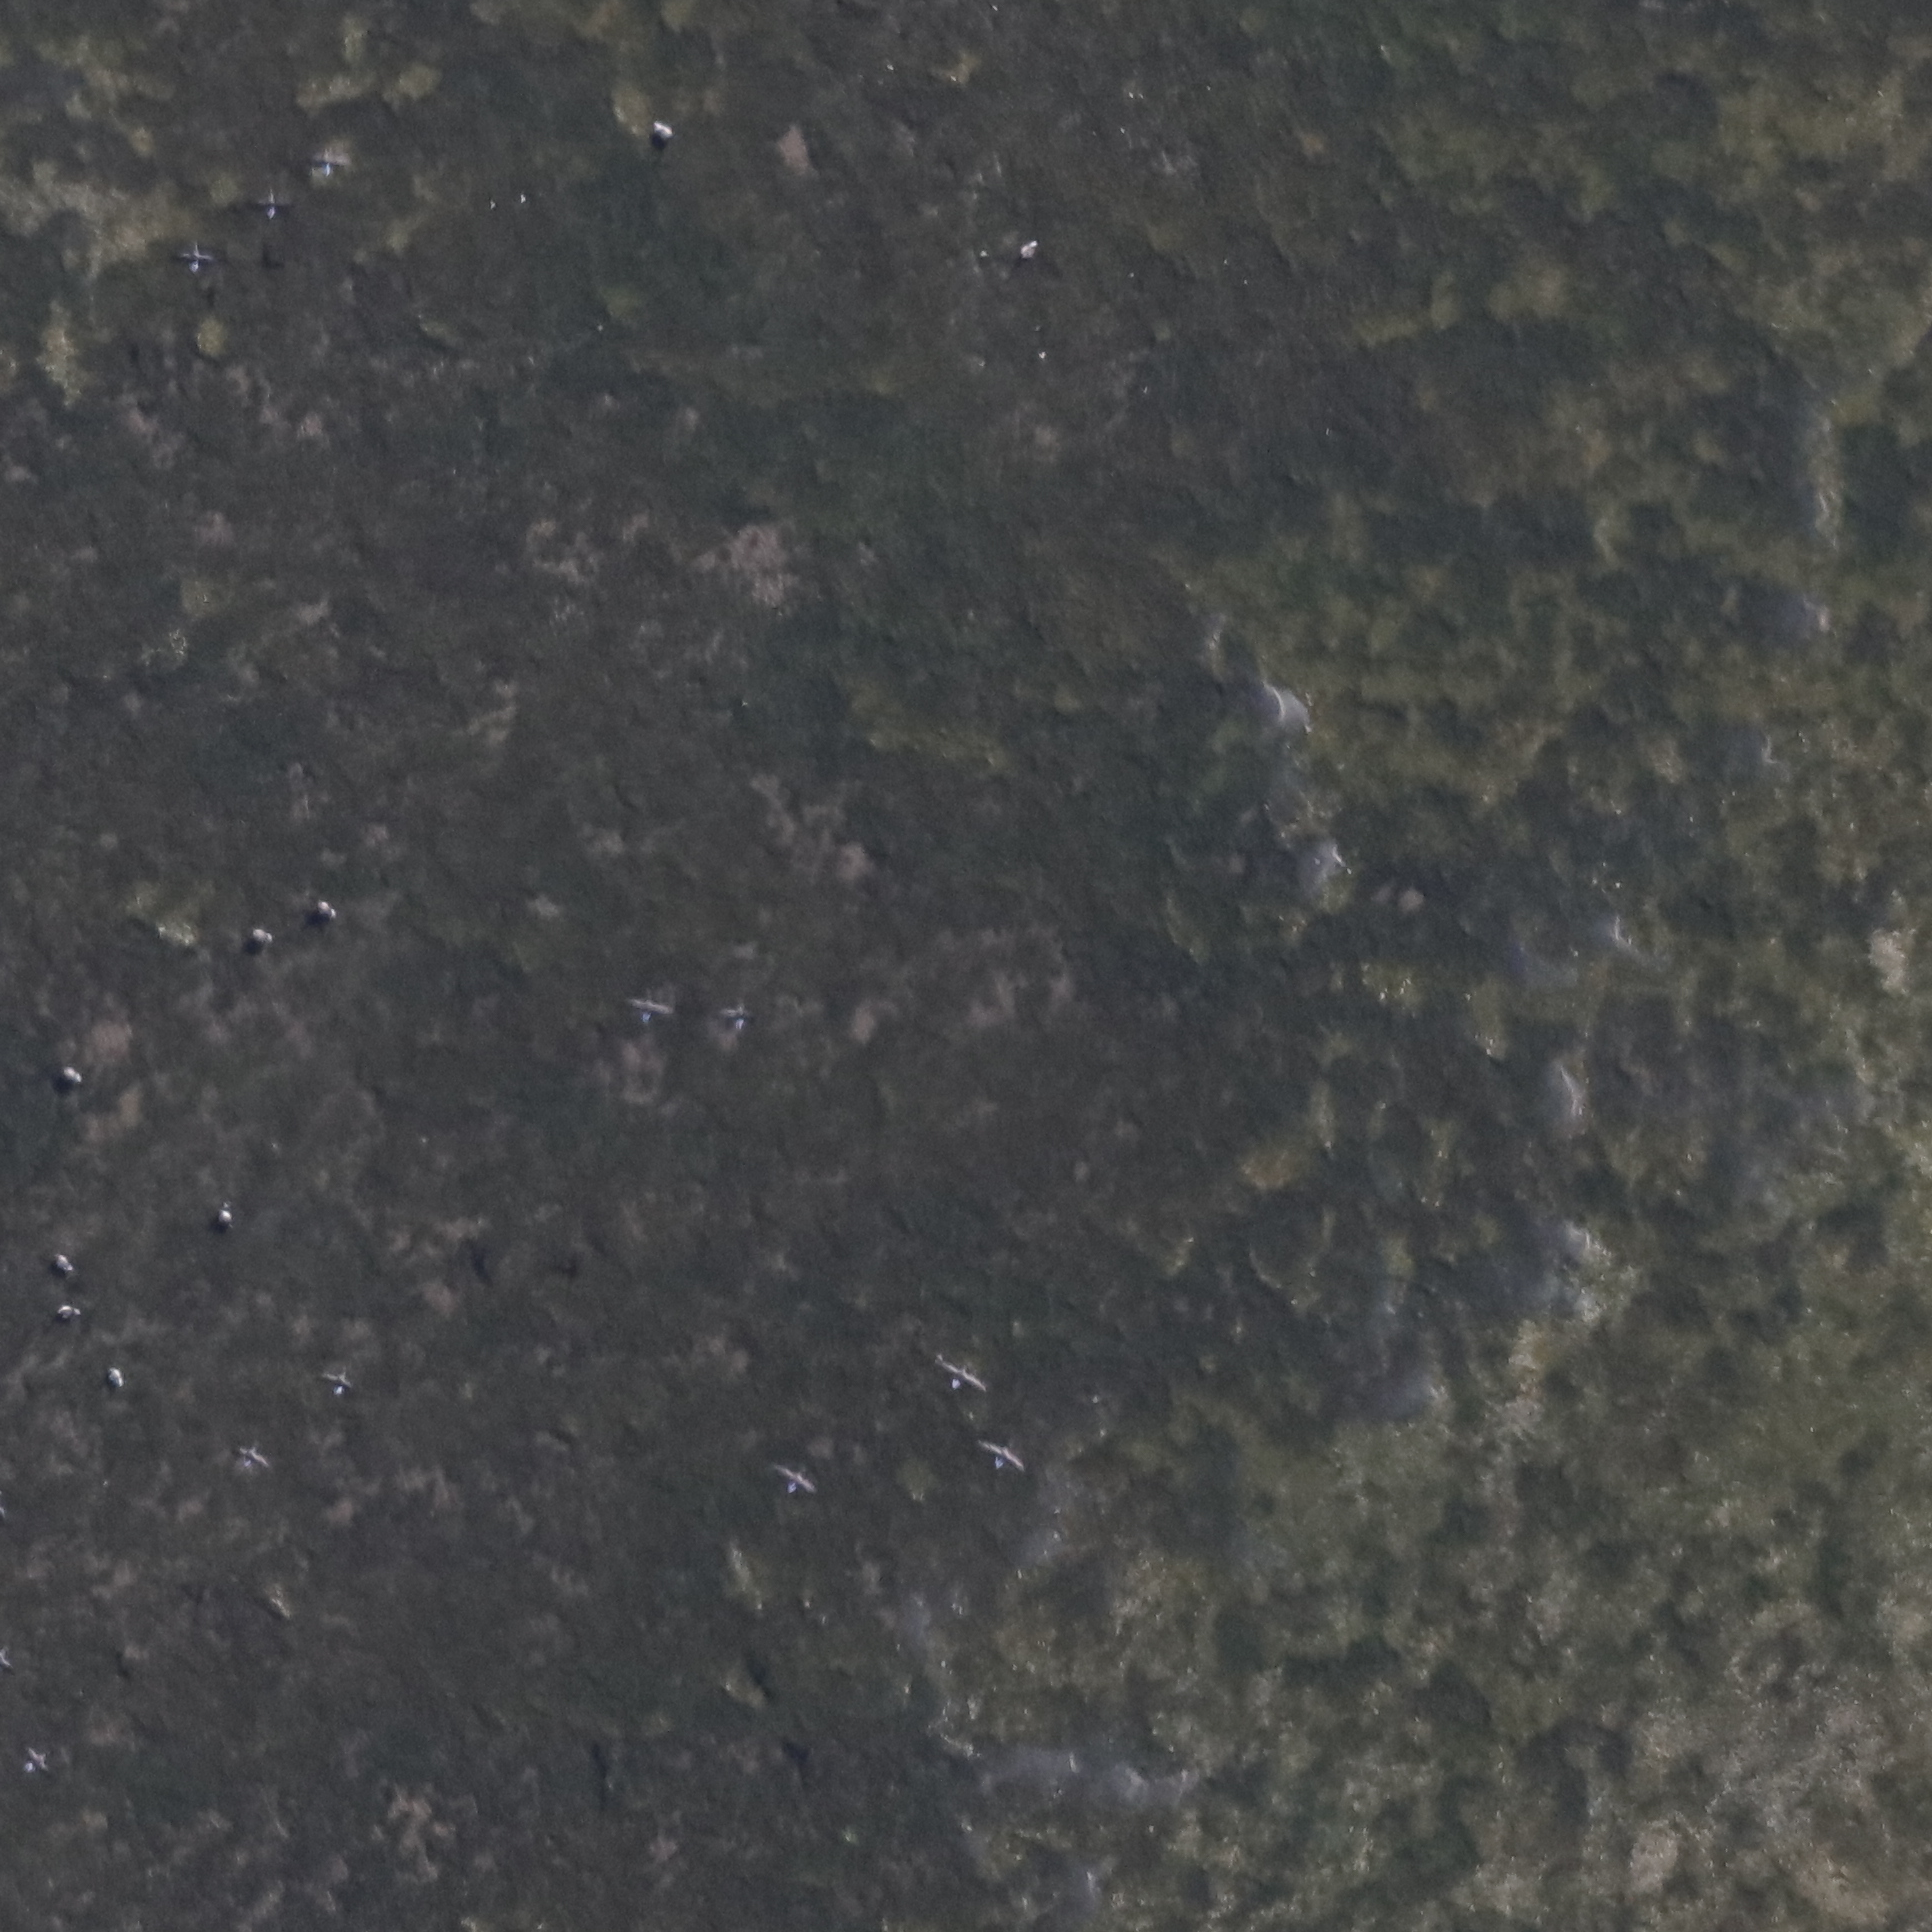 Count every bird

20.